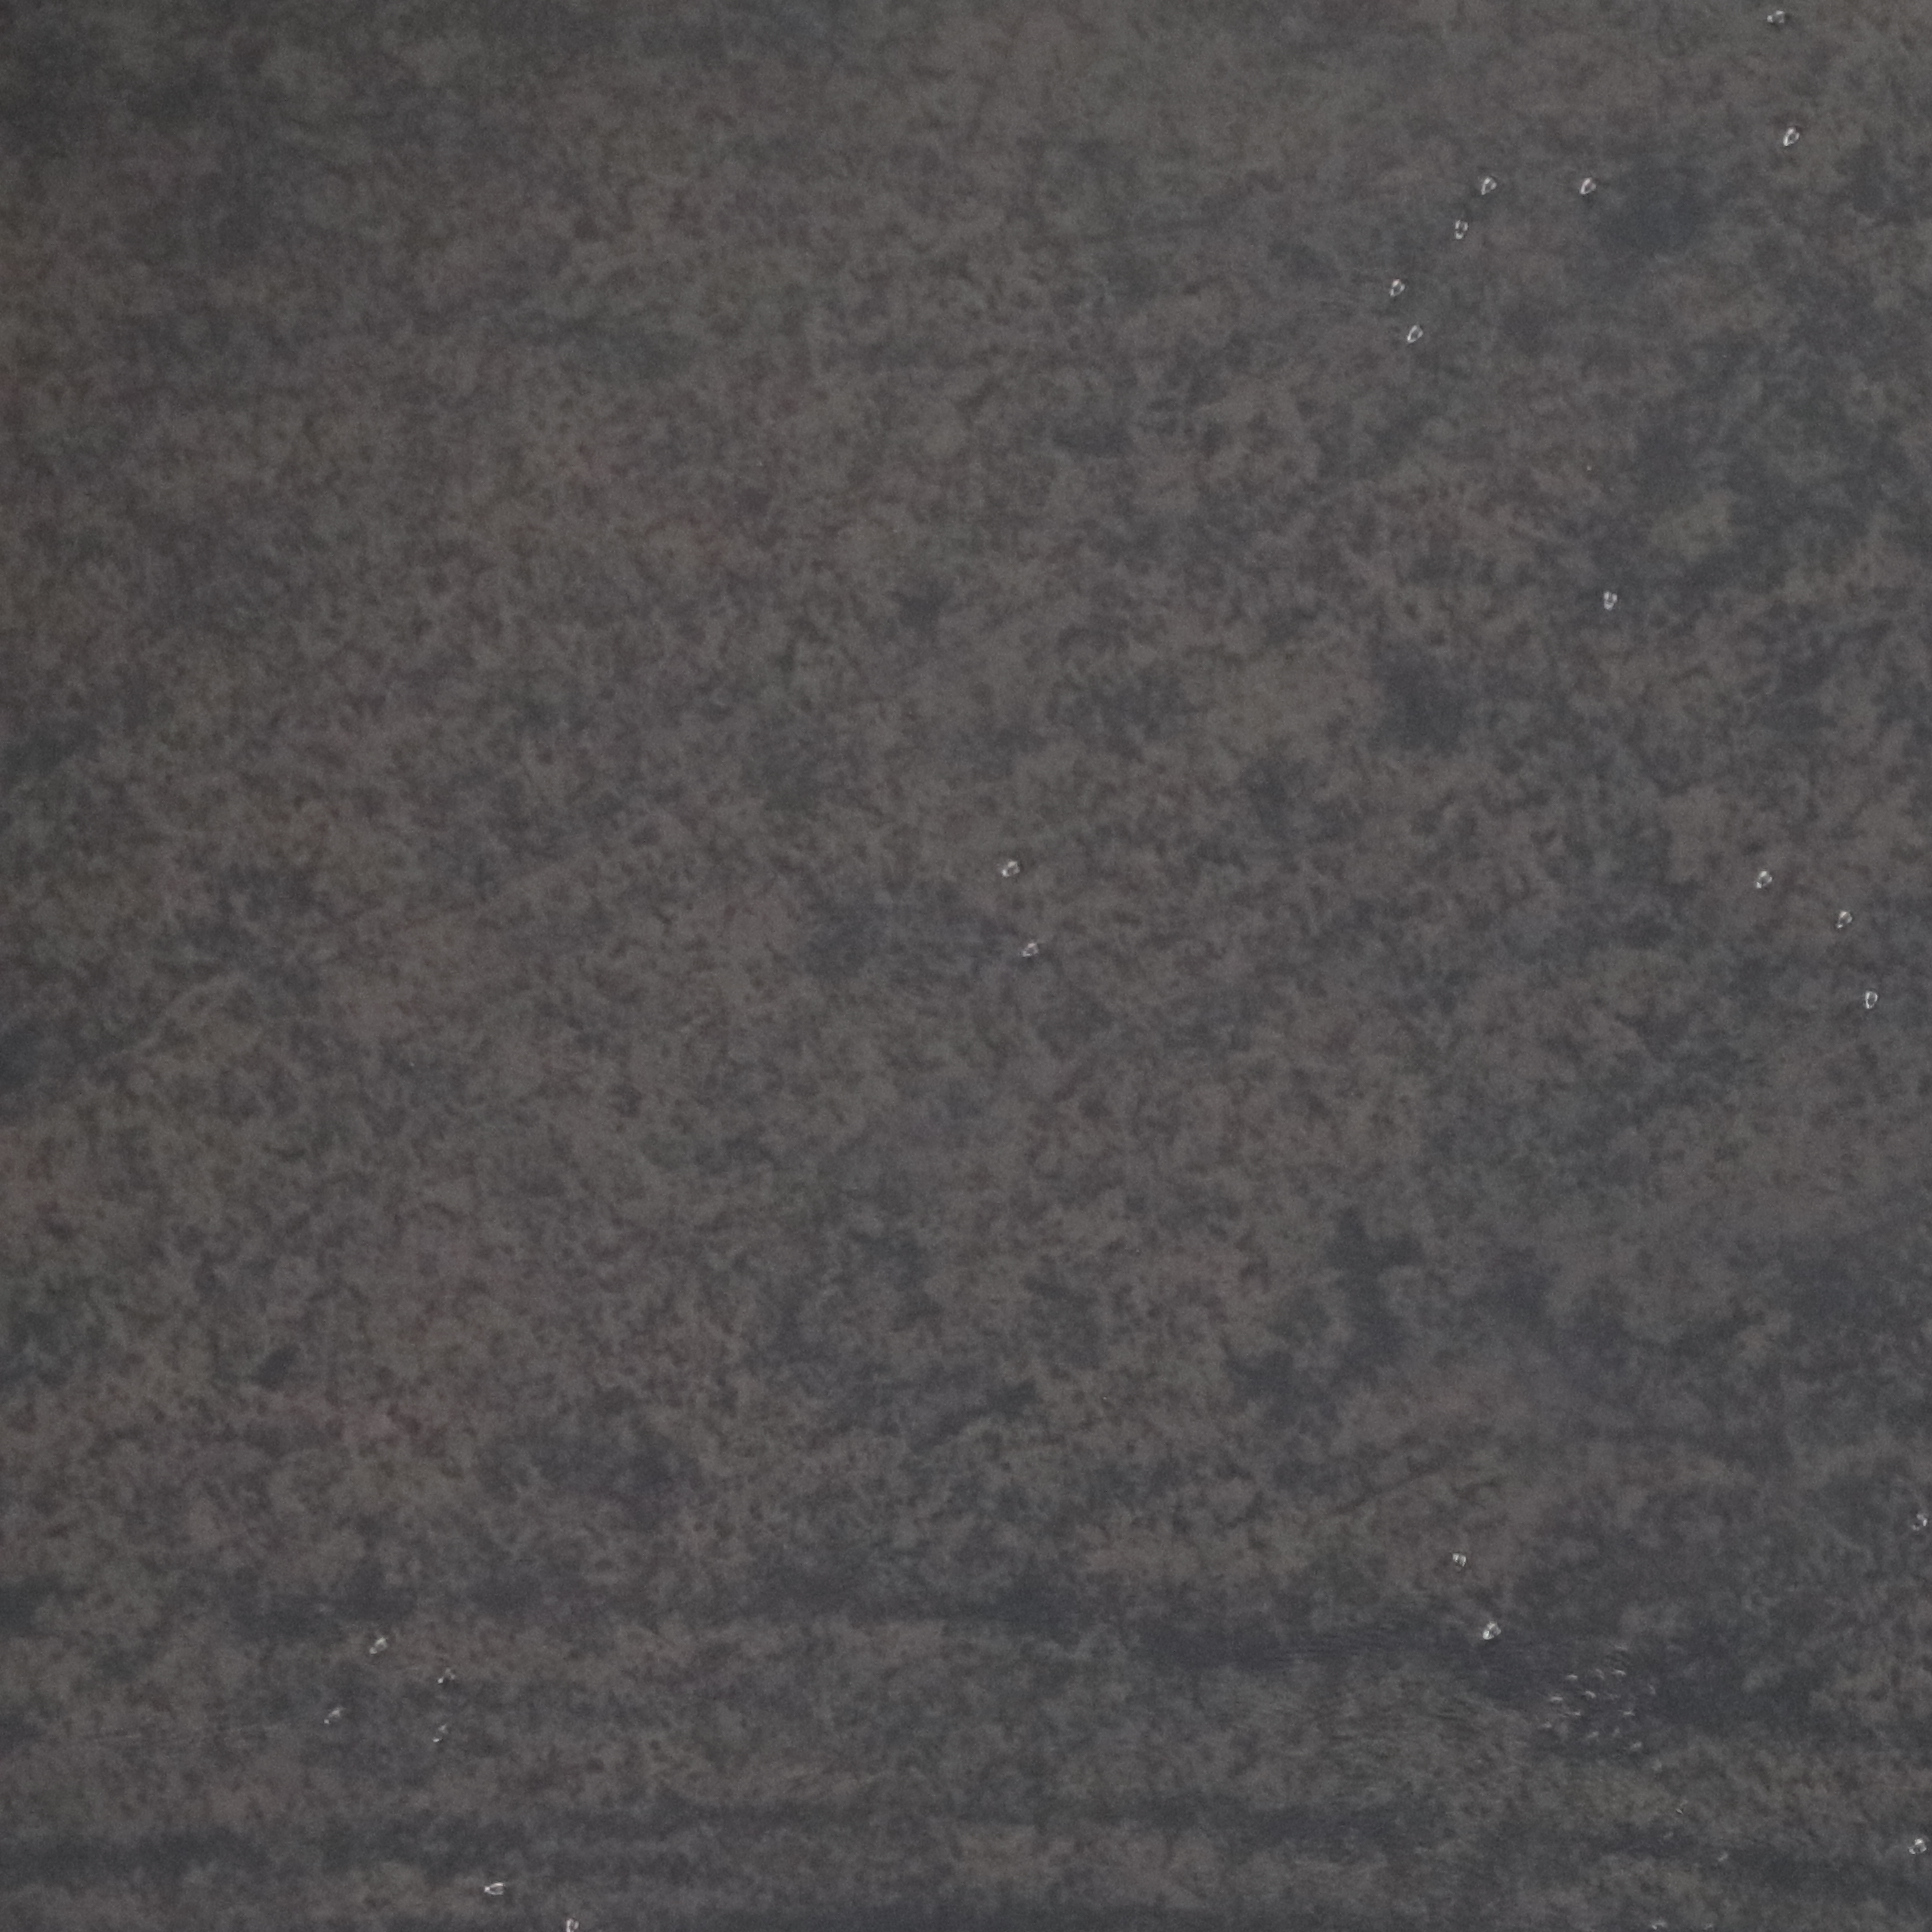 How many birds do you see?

42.